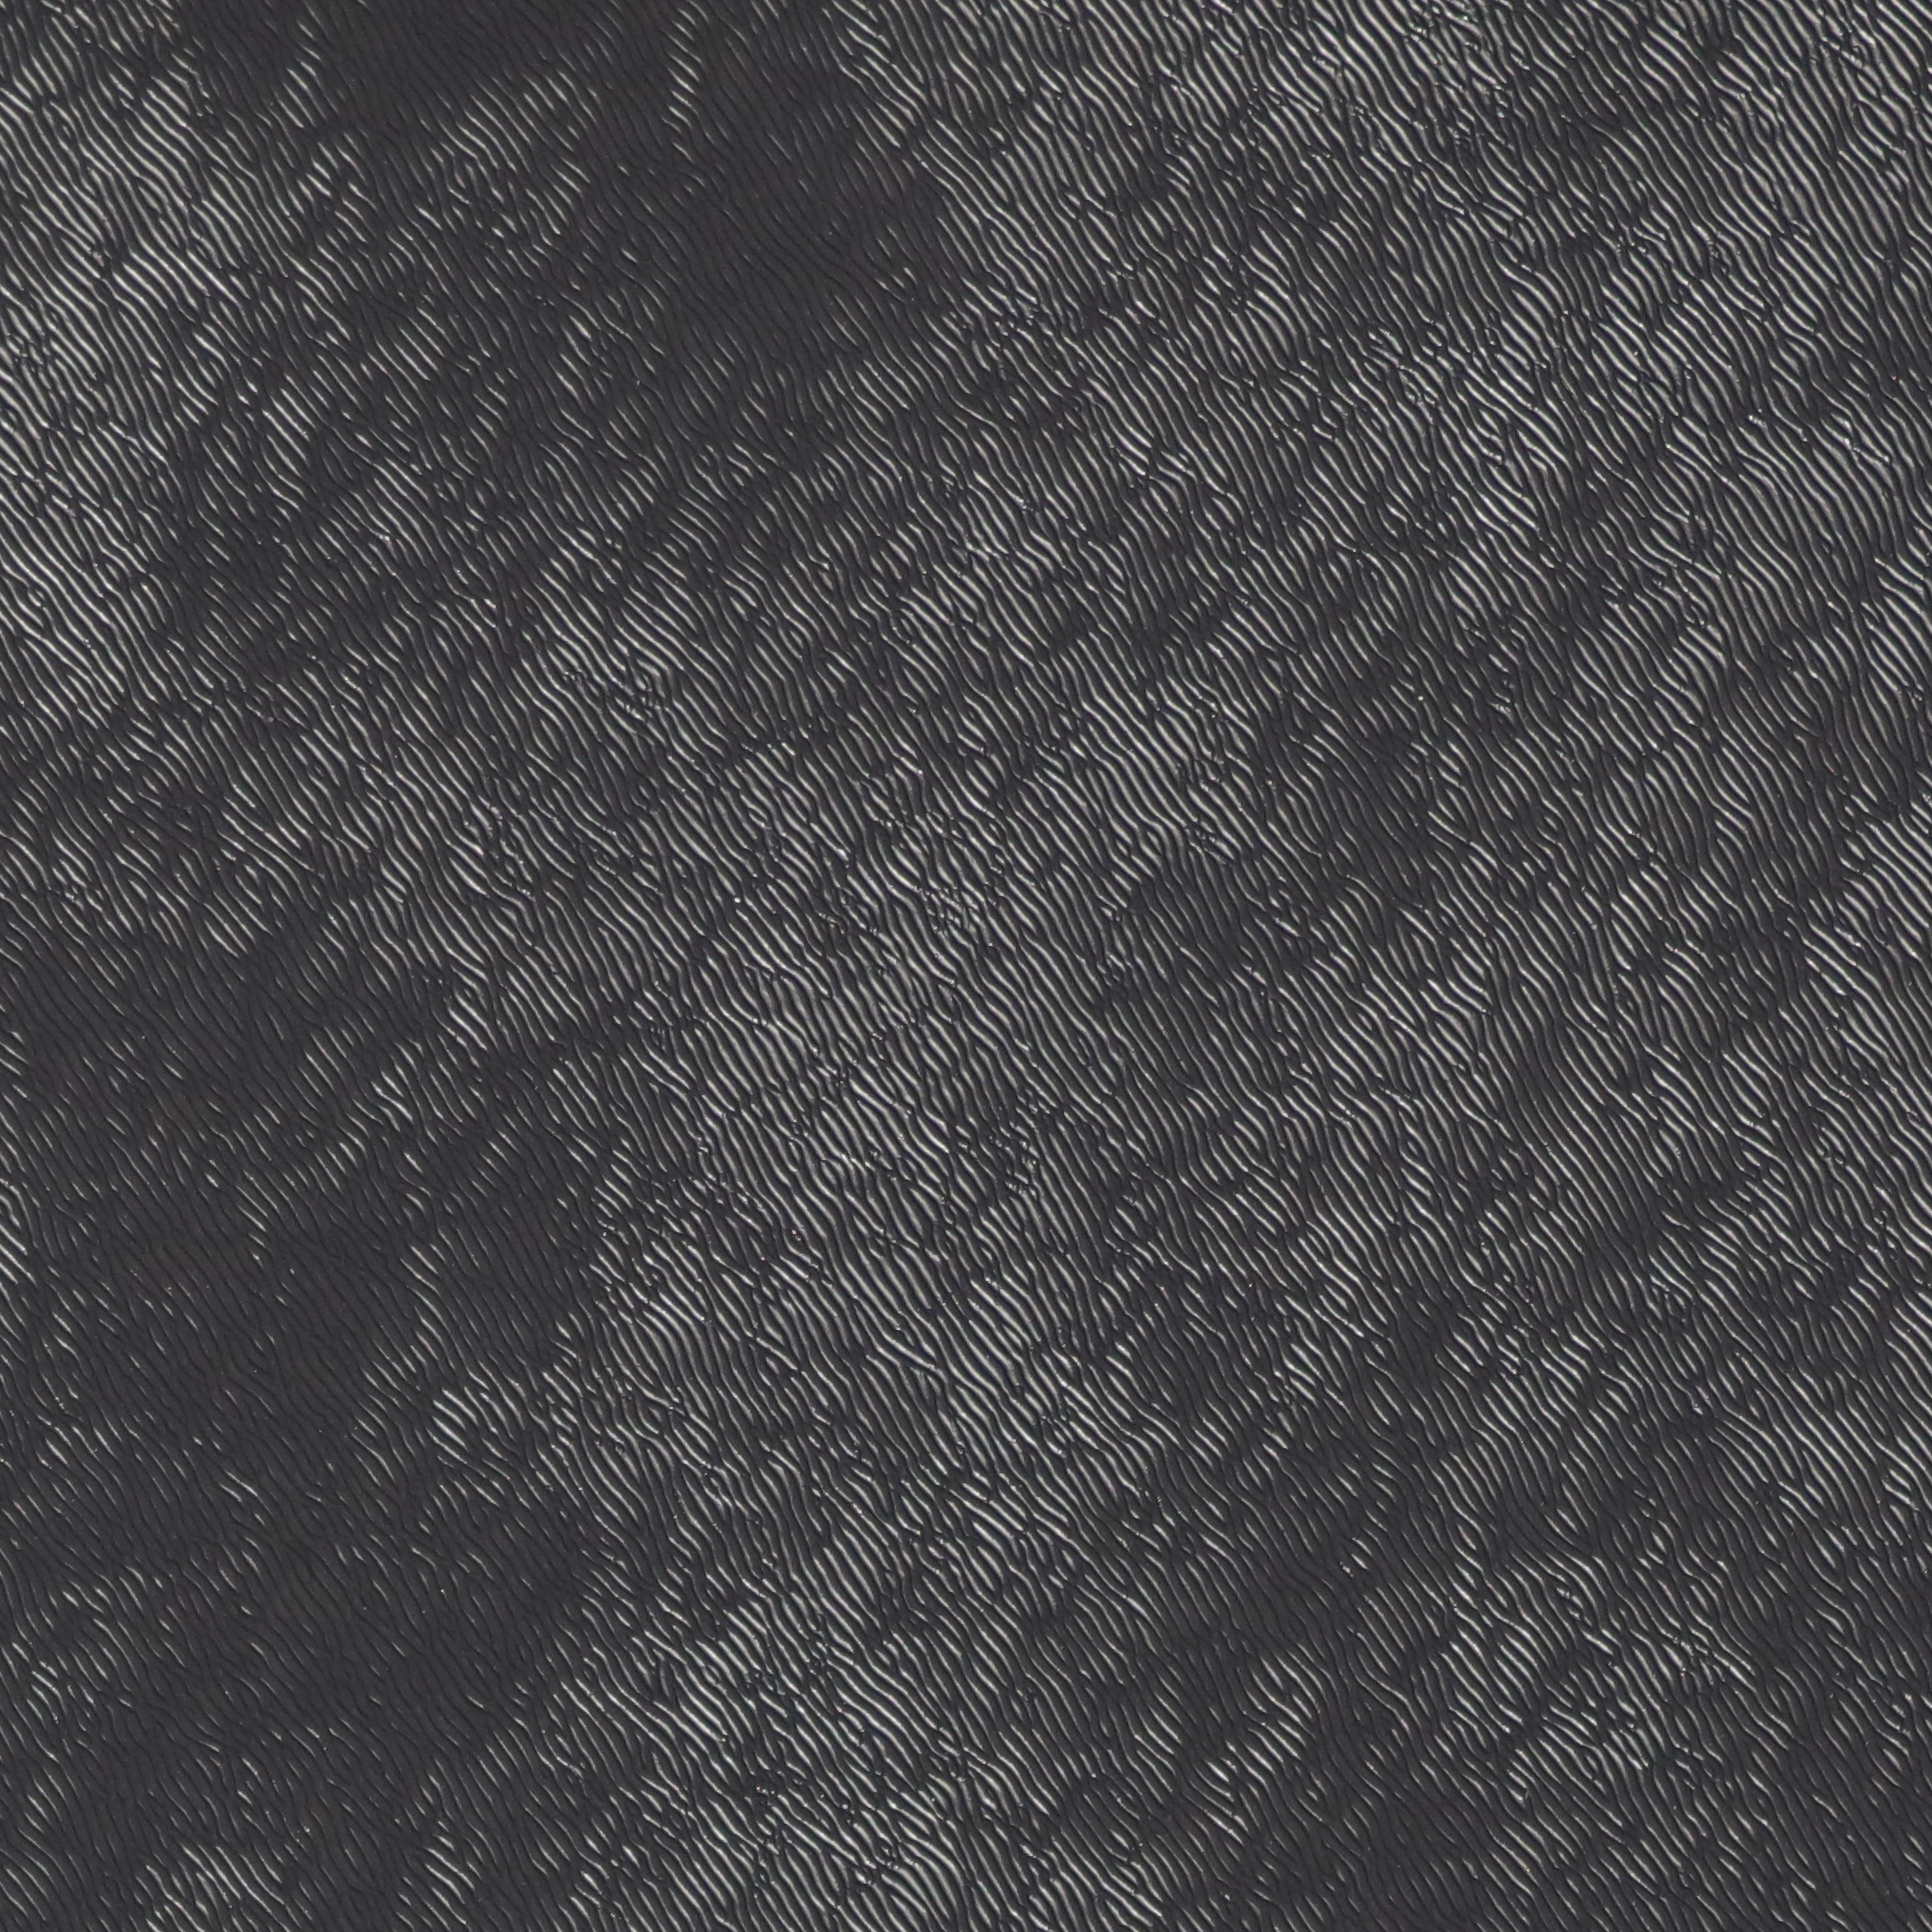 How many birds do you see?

0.